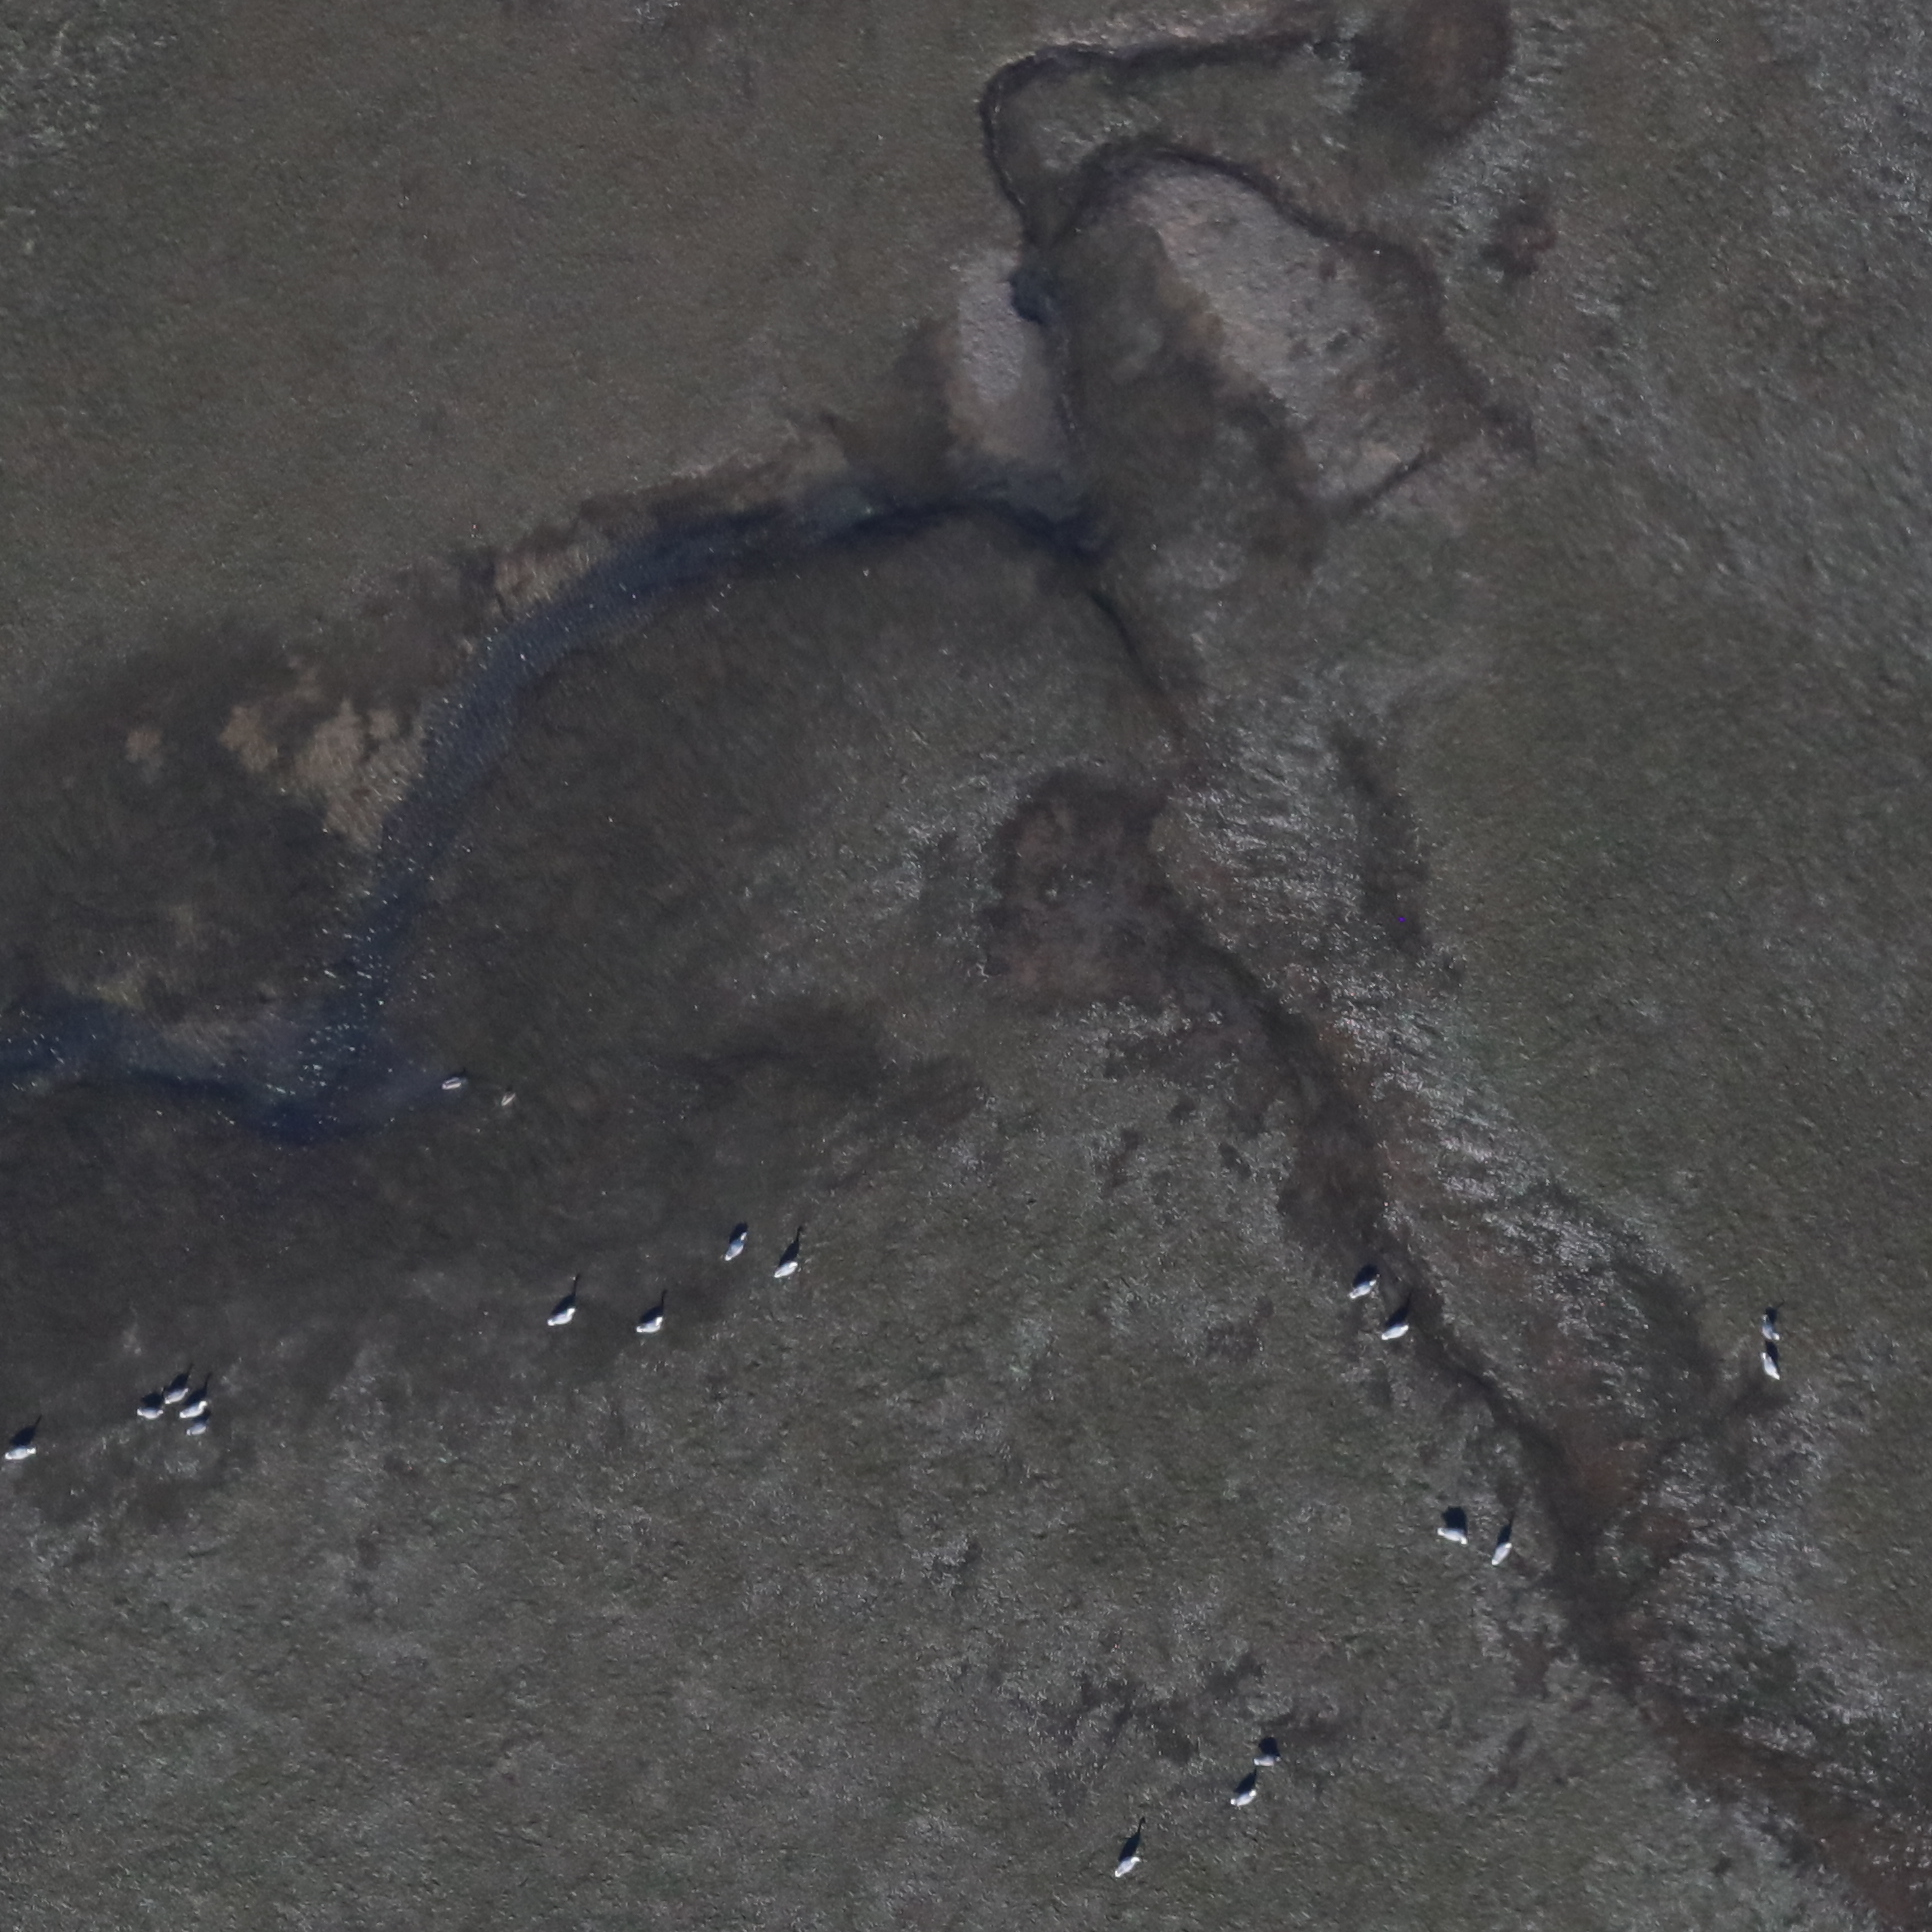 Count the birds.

20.